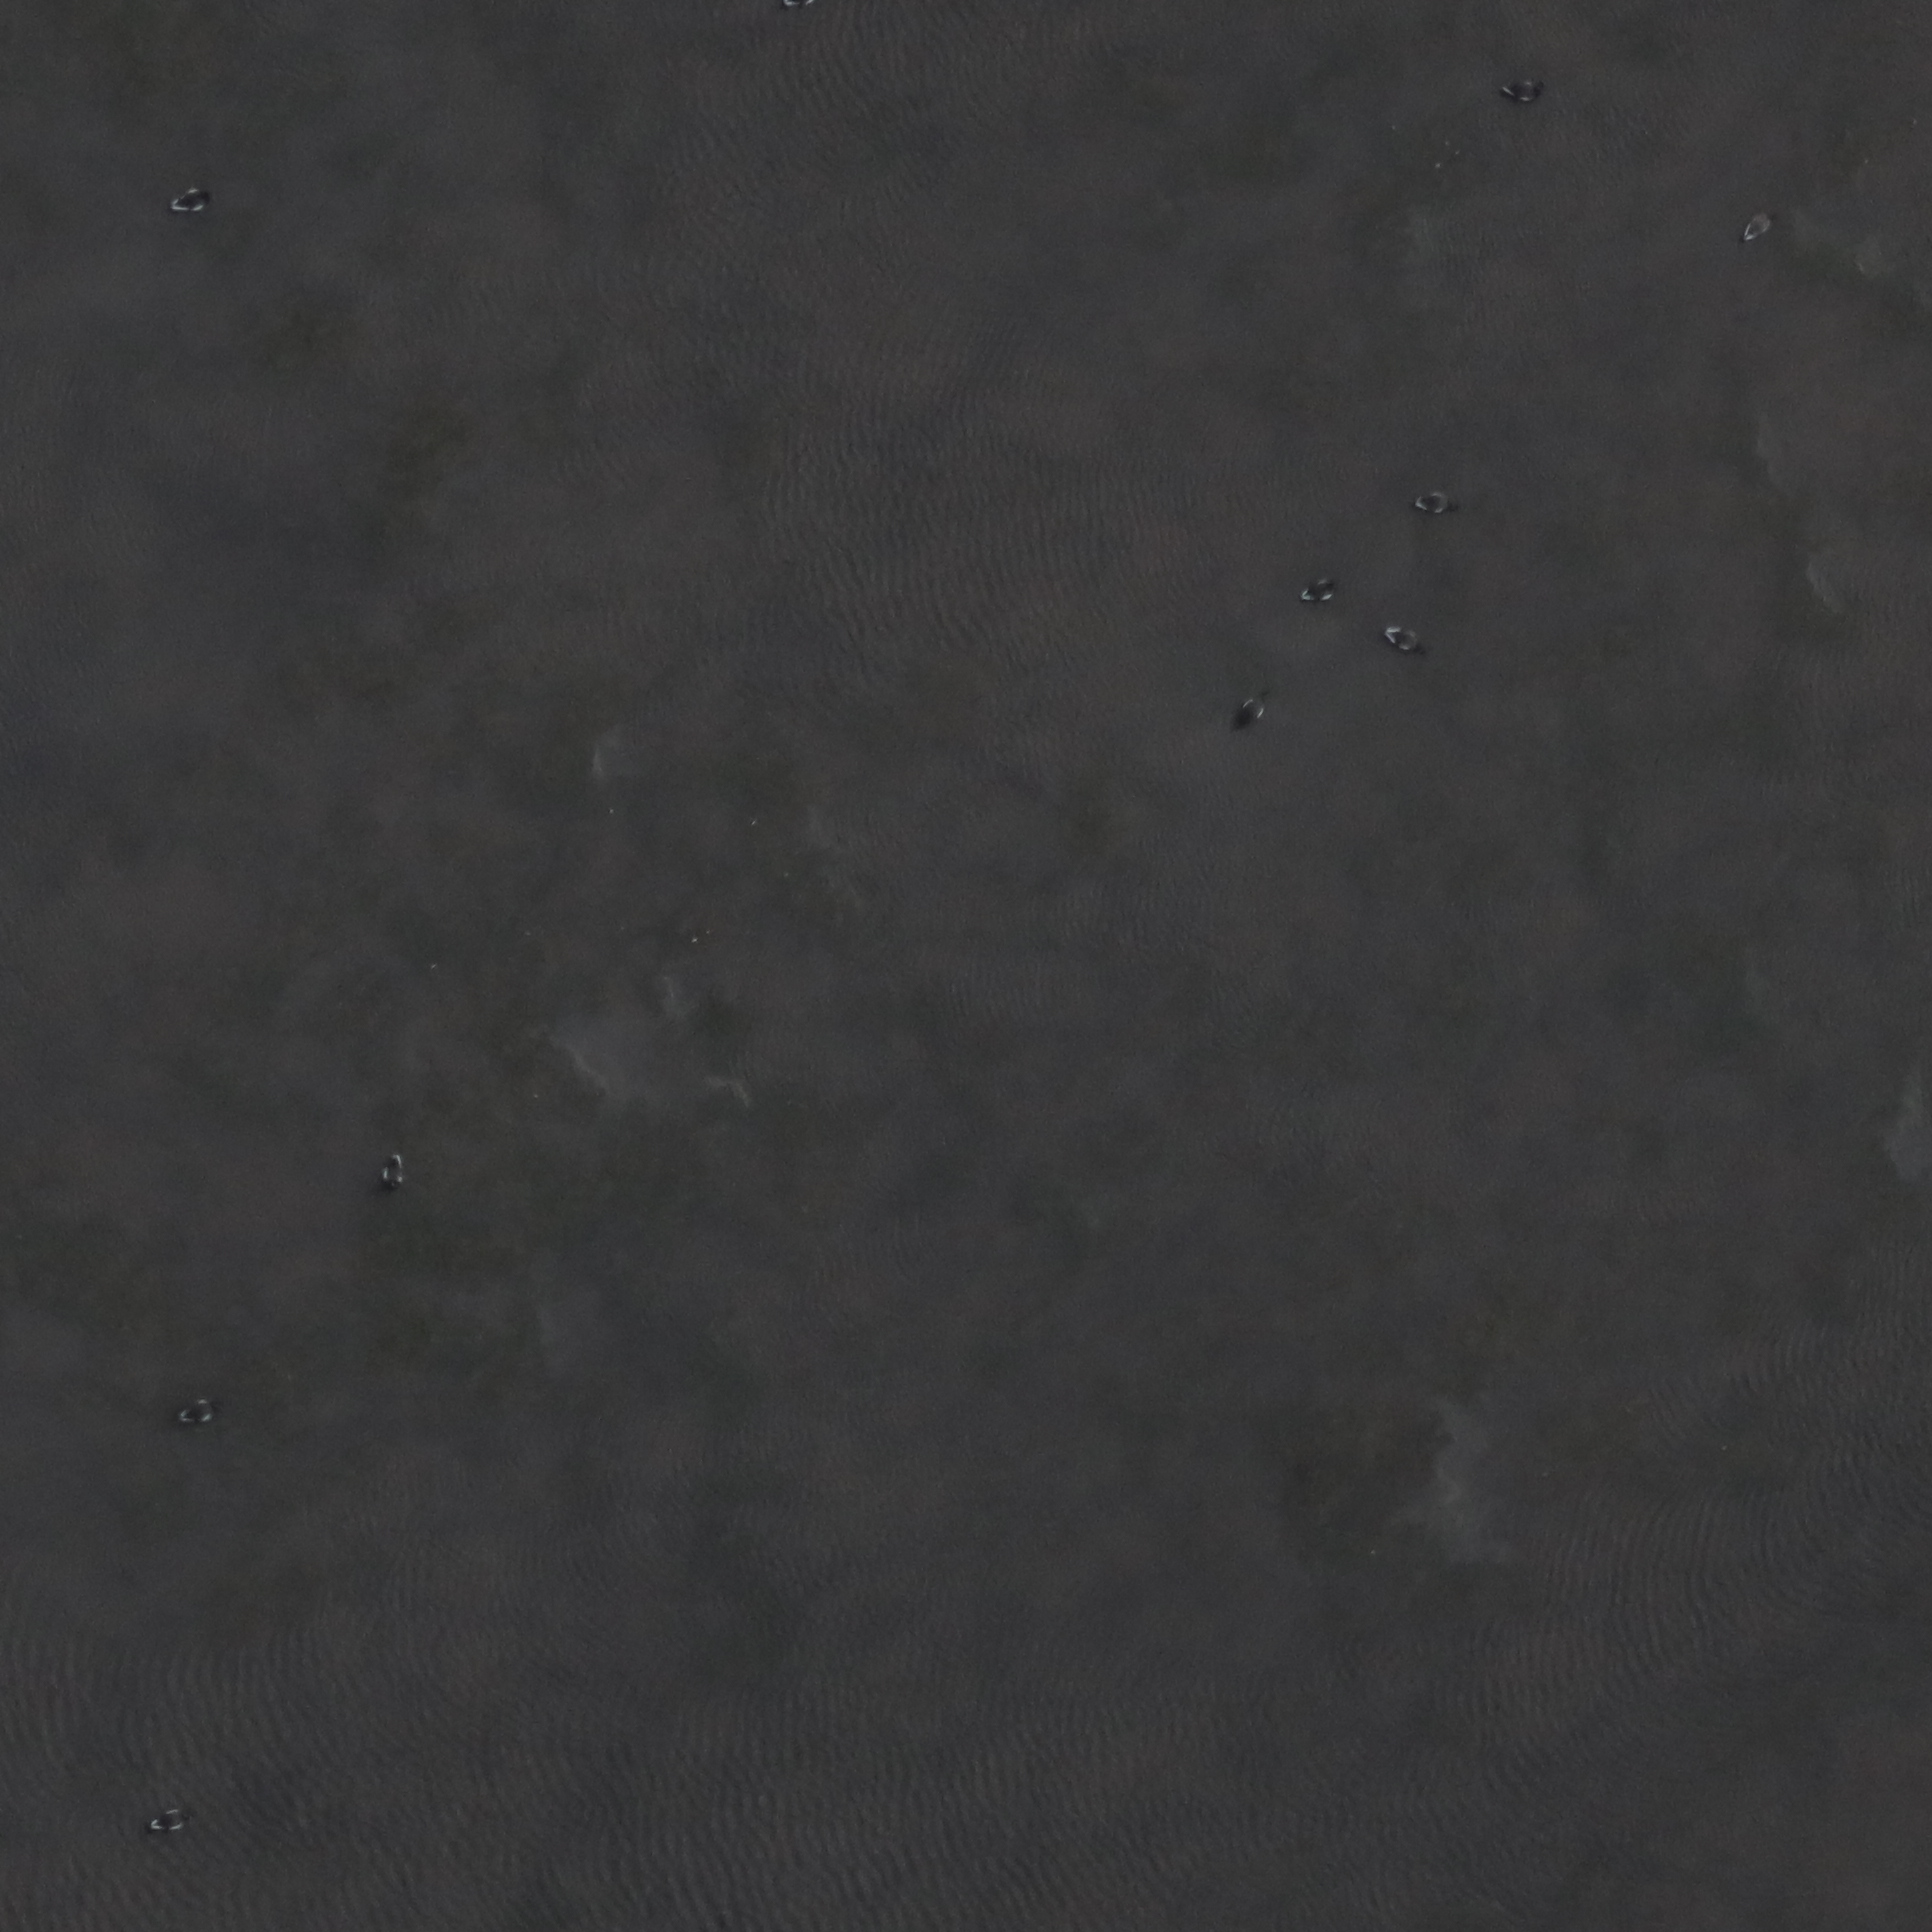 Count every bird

10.